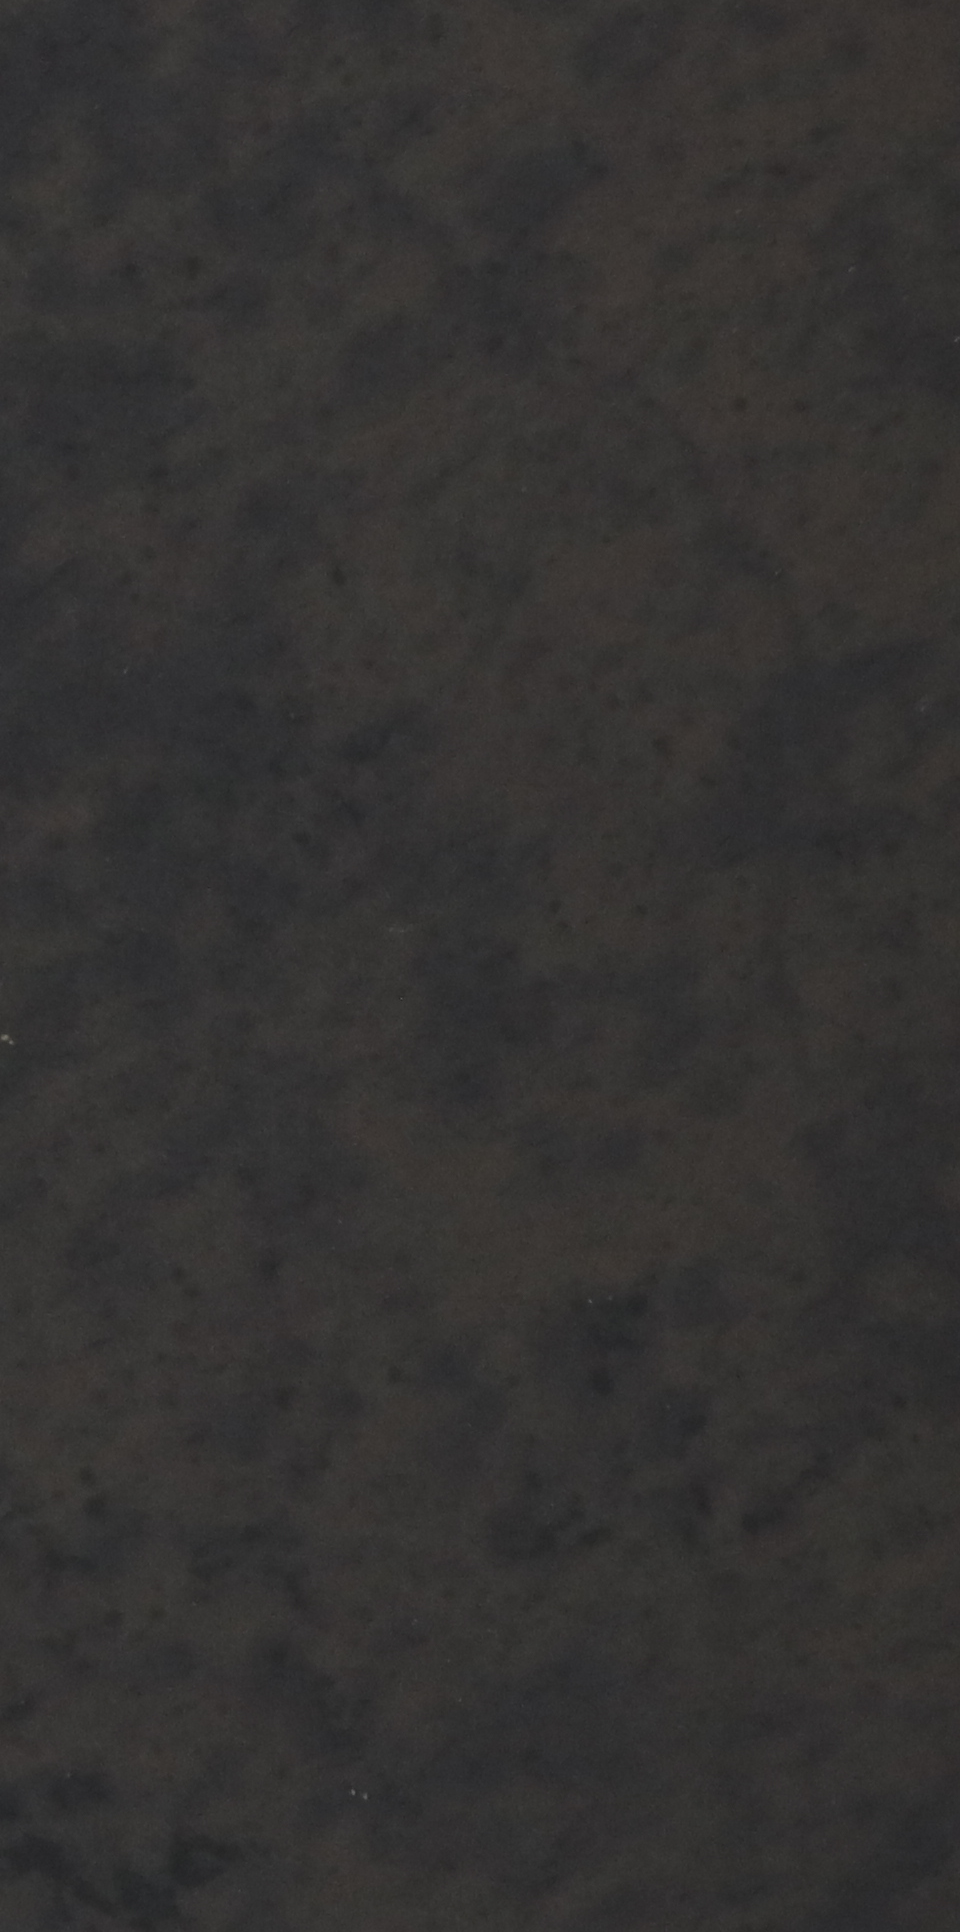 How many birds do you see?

0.